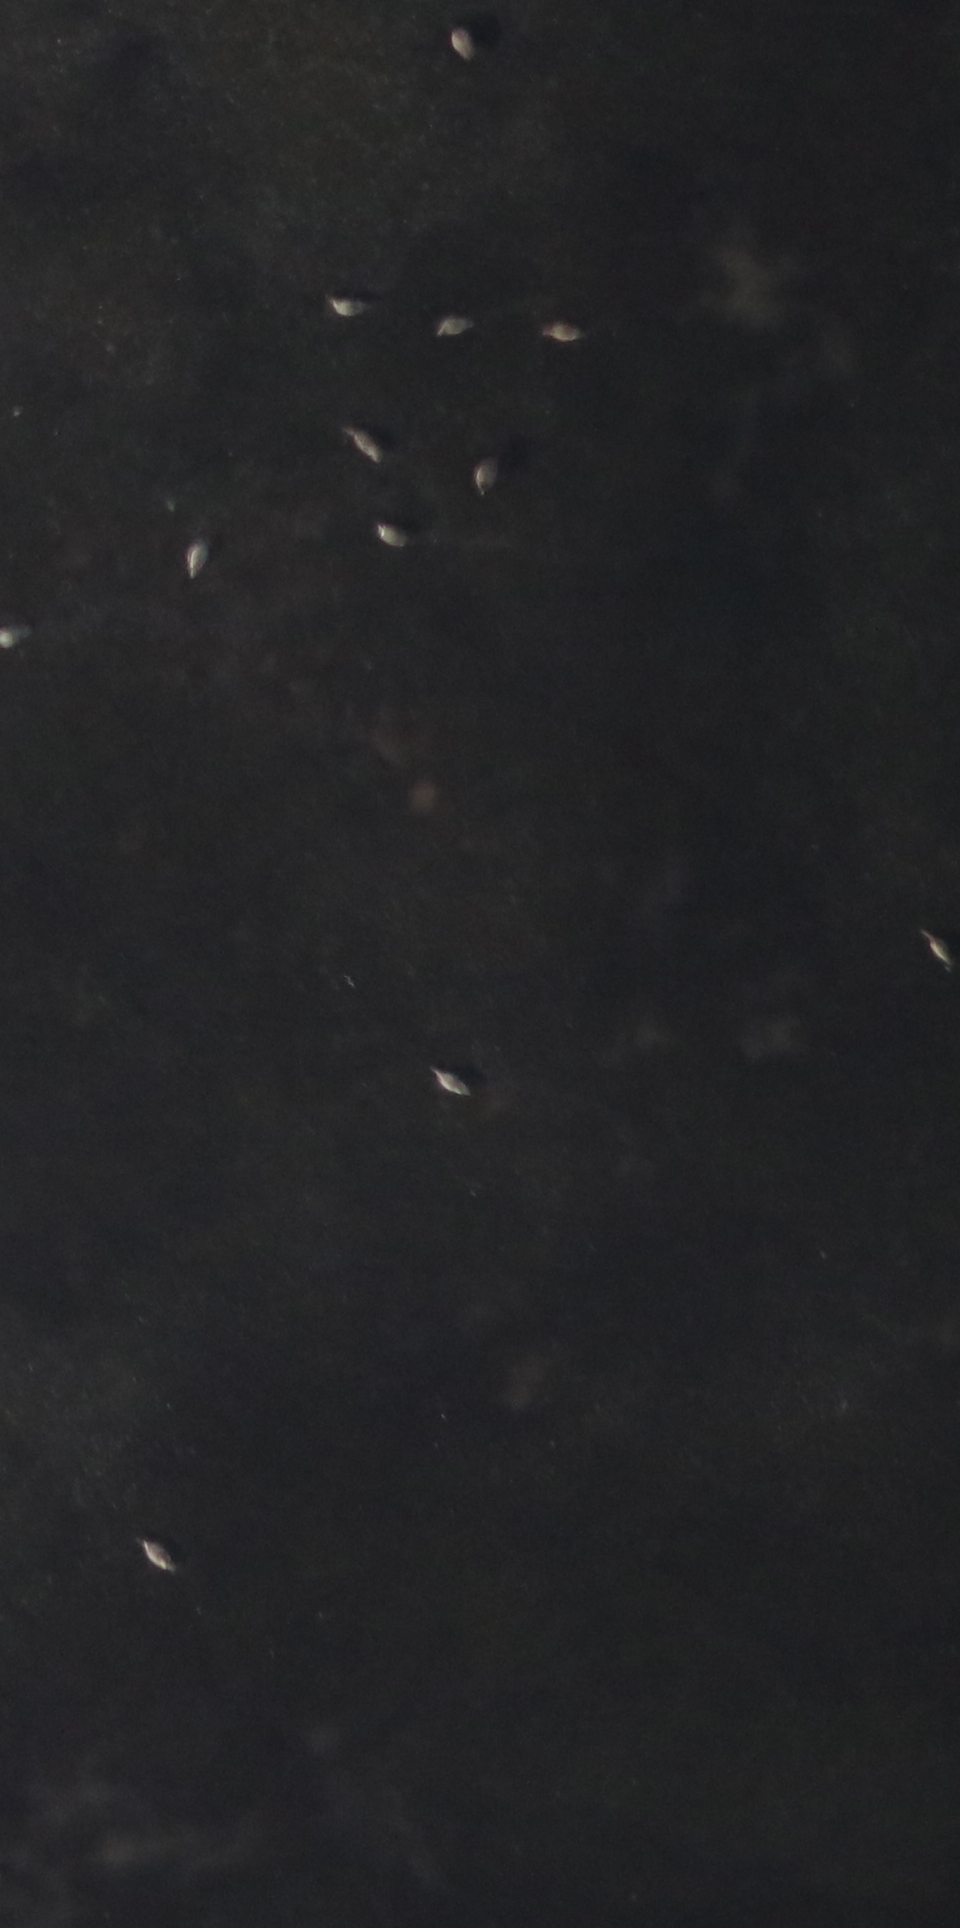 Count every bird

12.